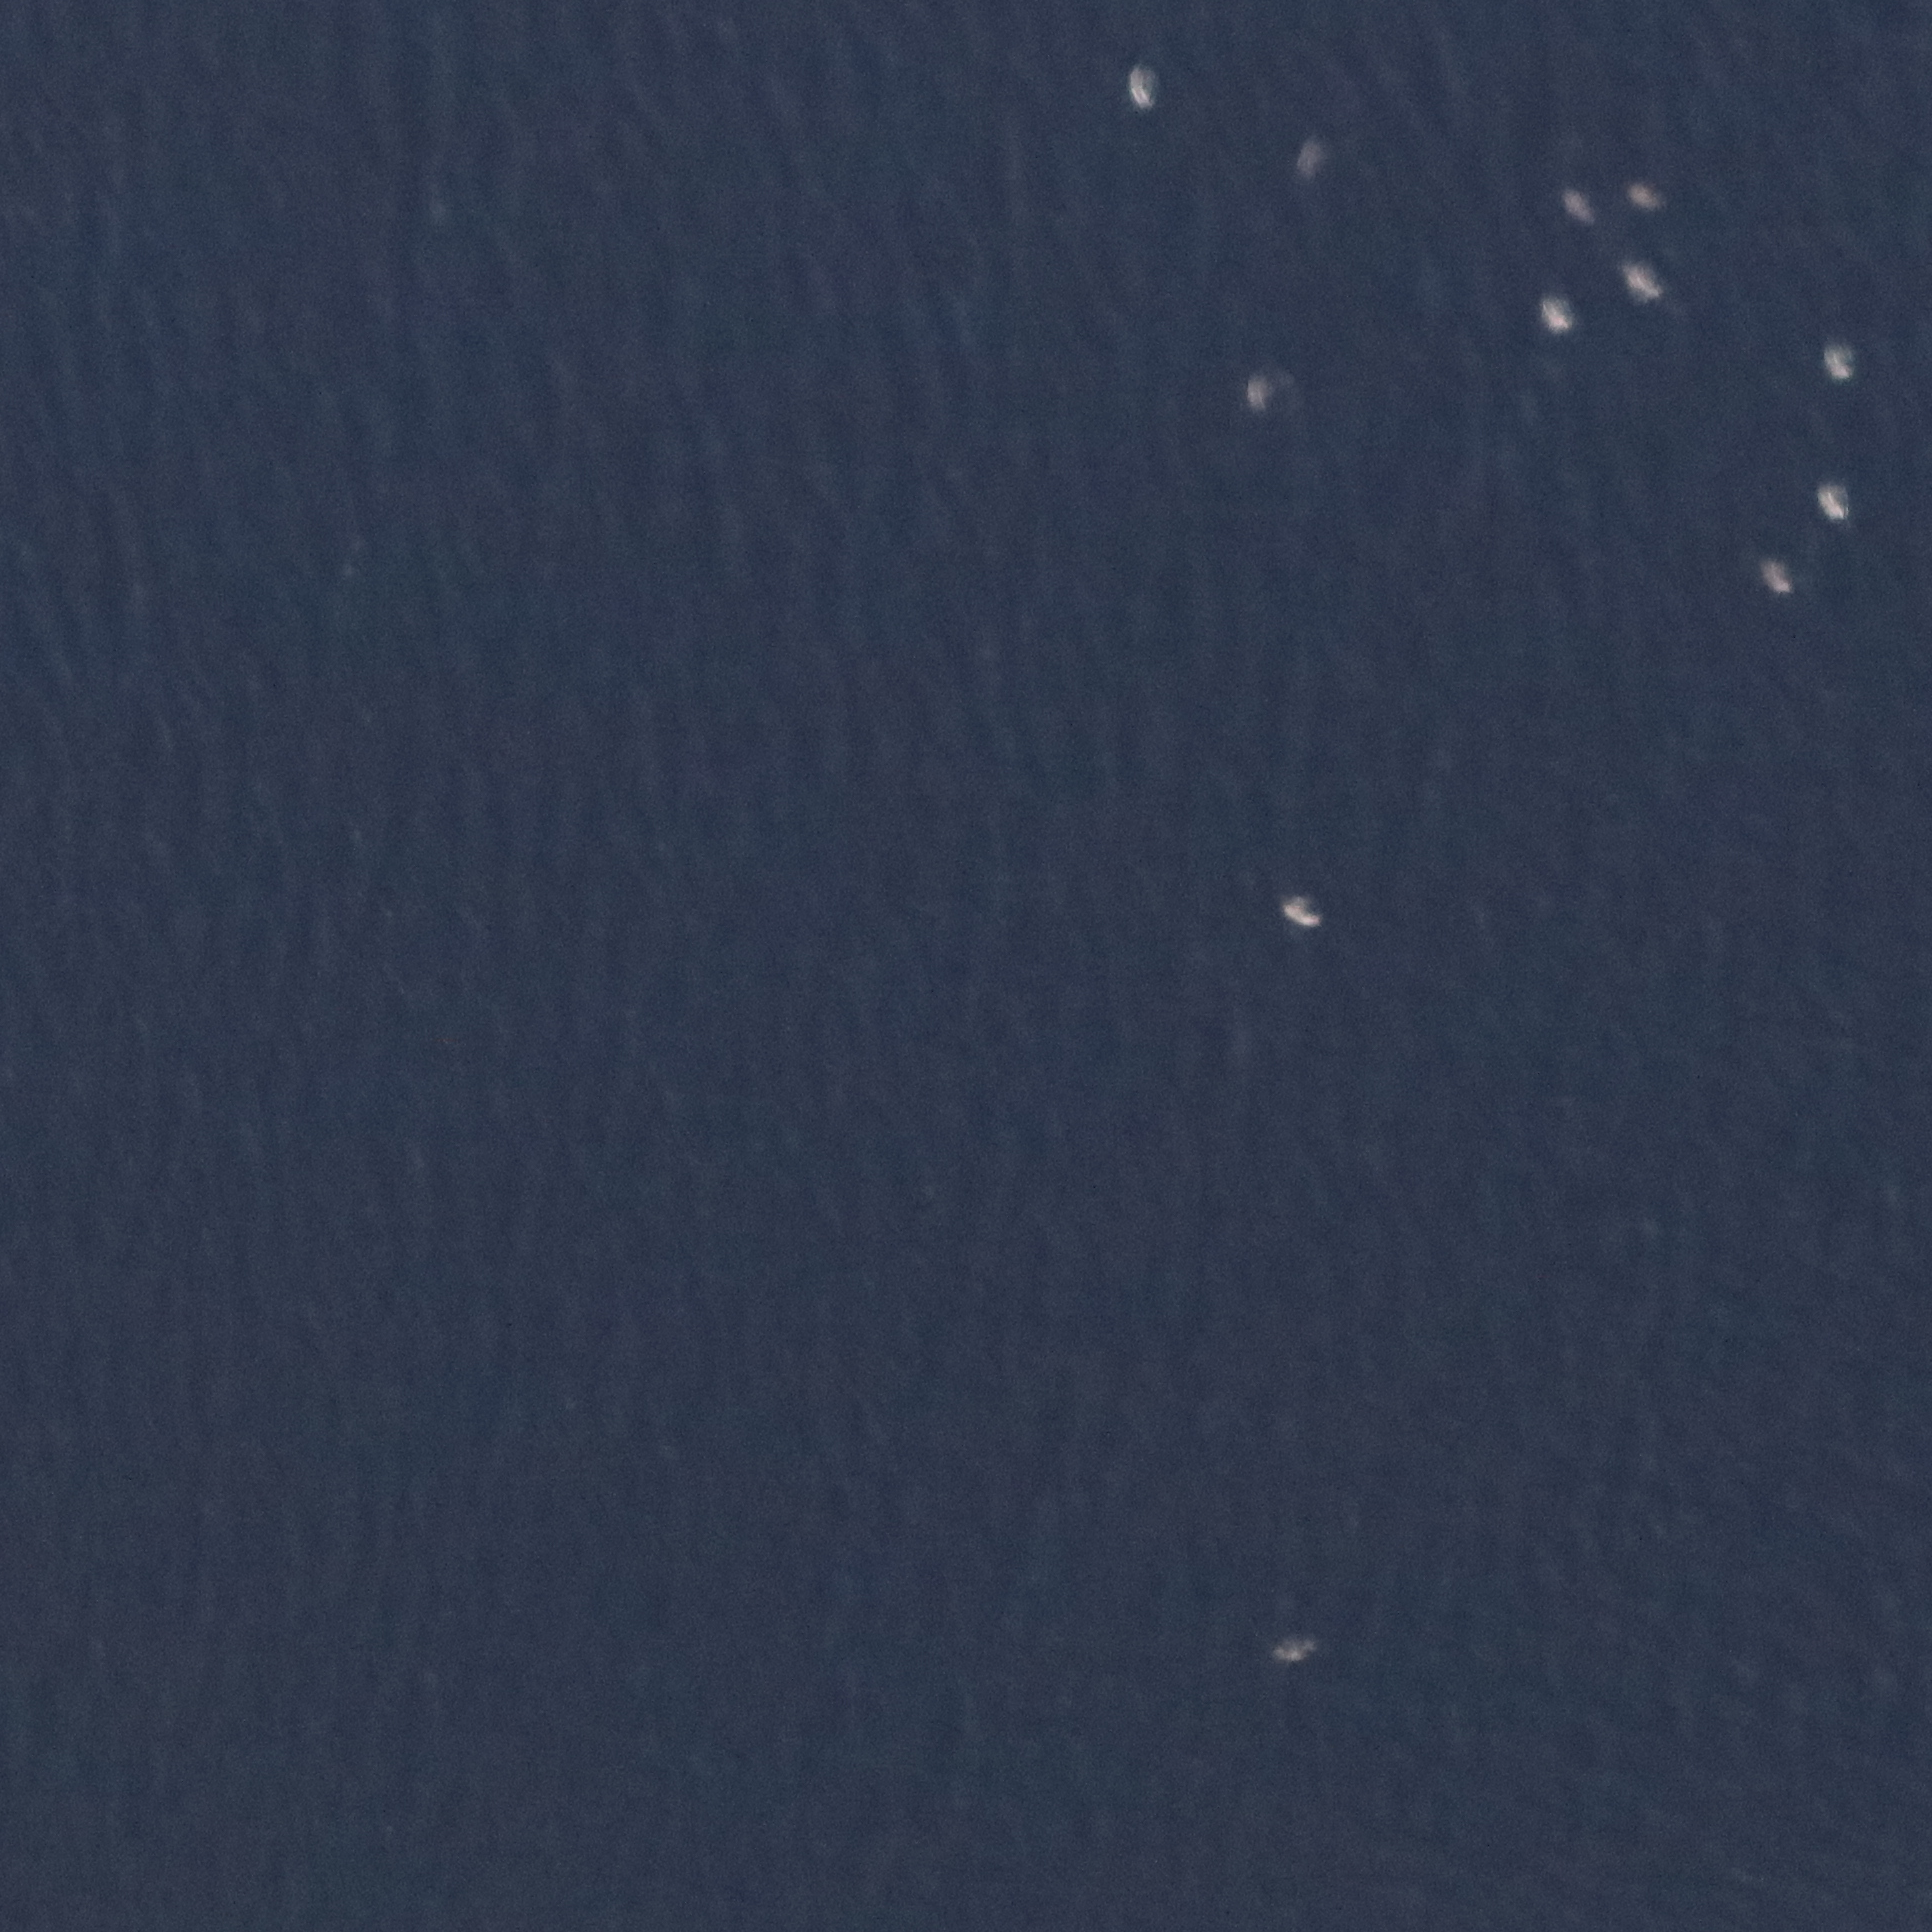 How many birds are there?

12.